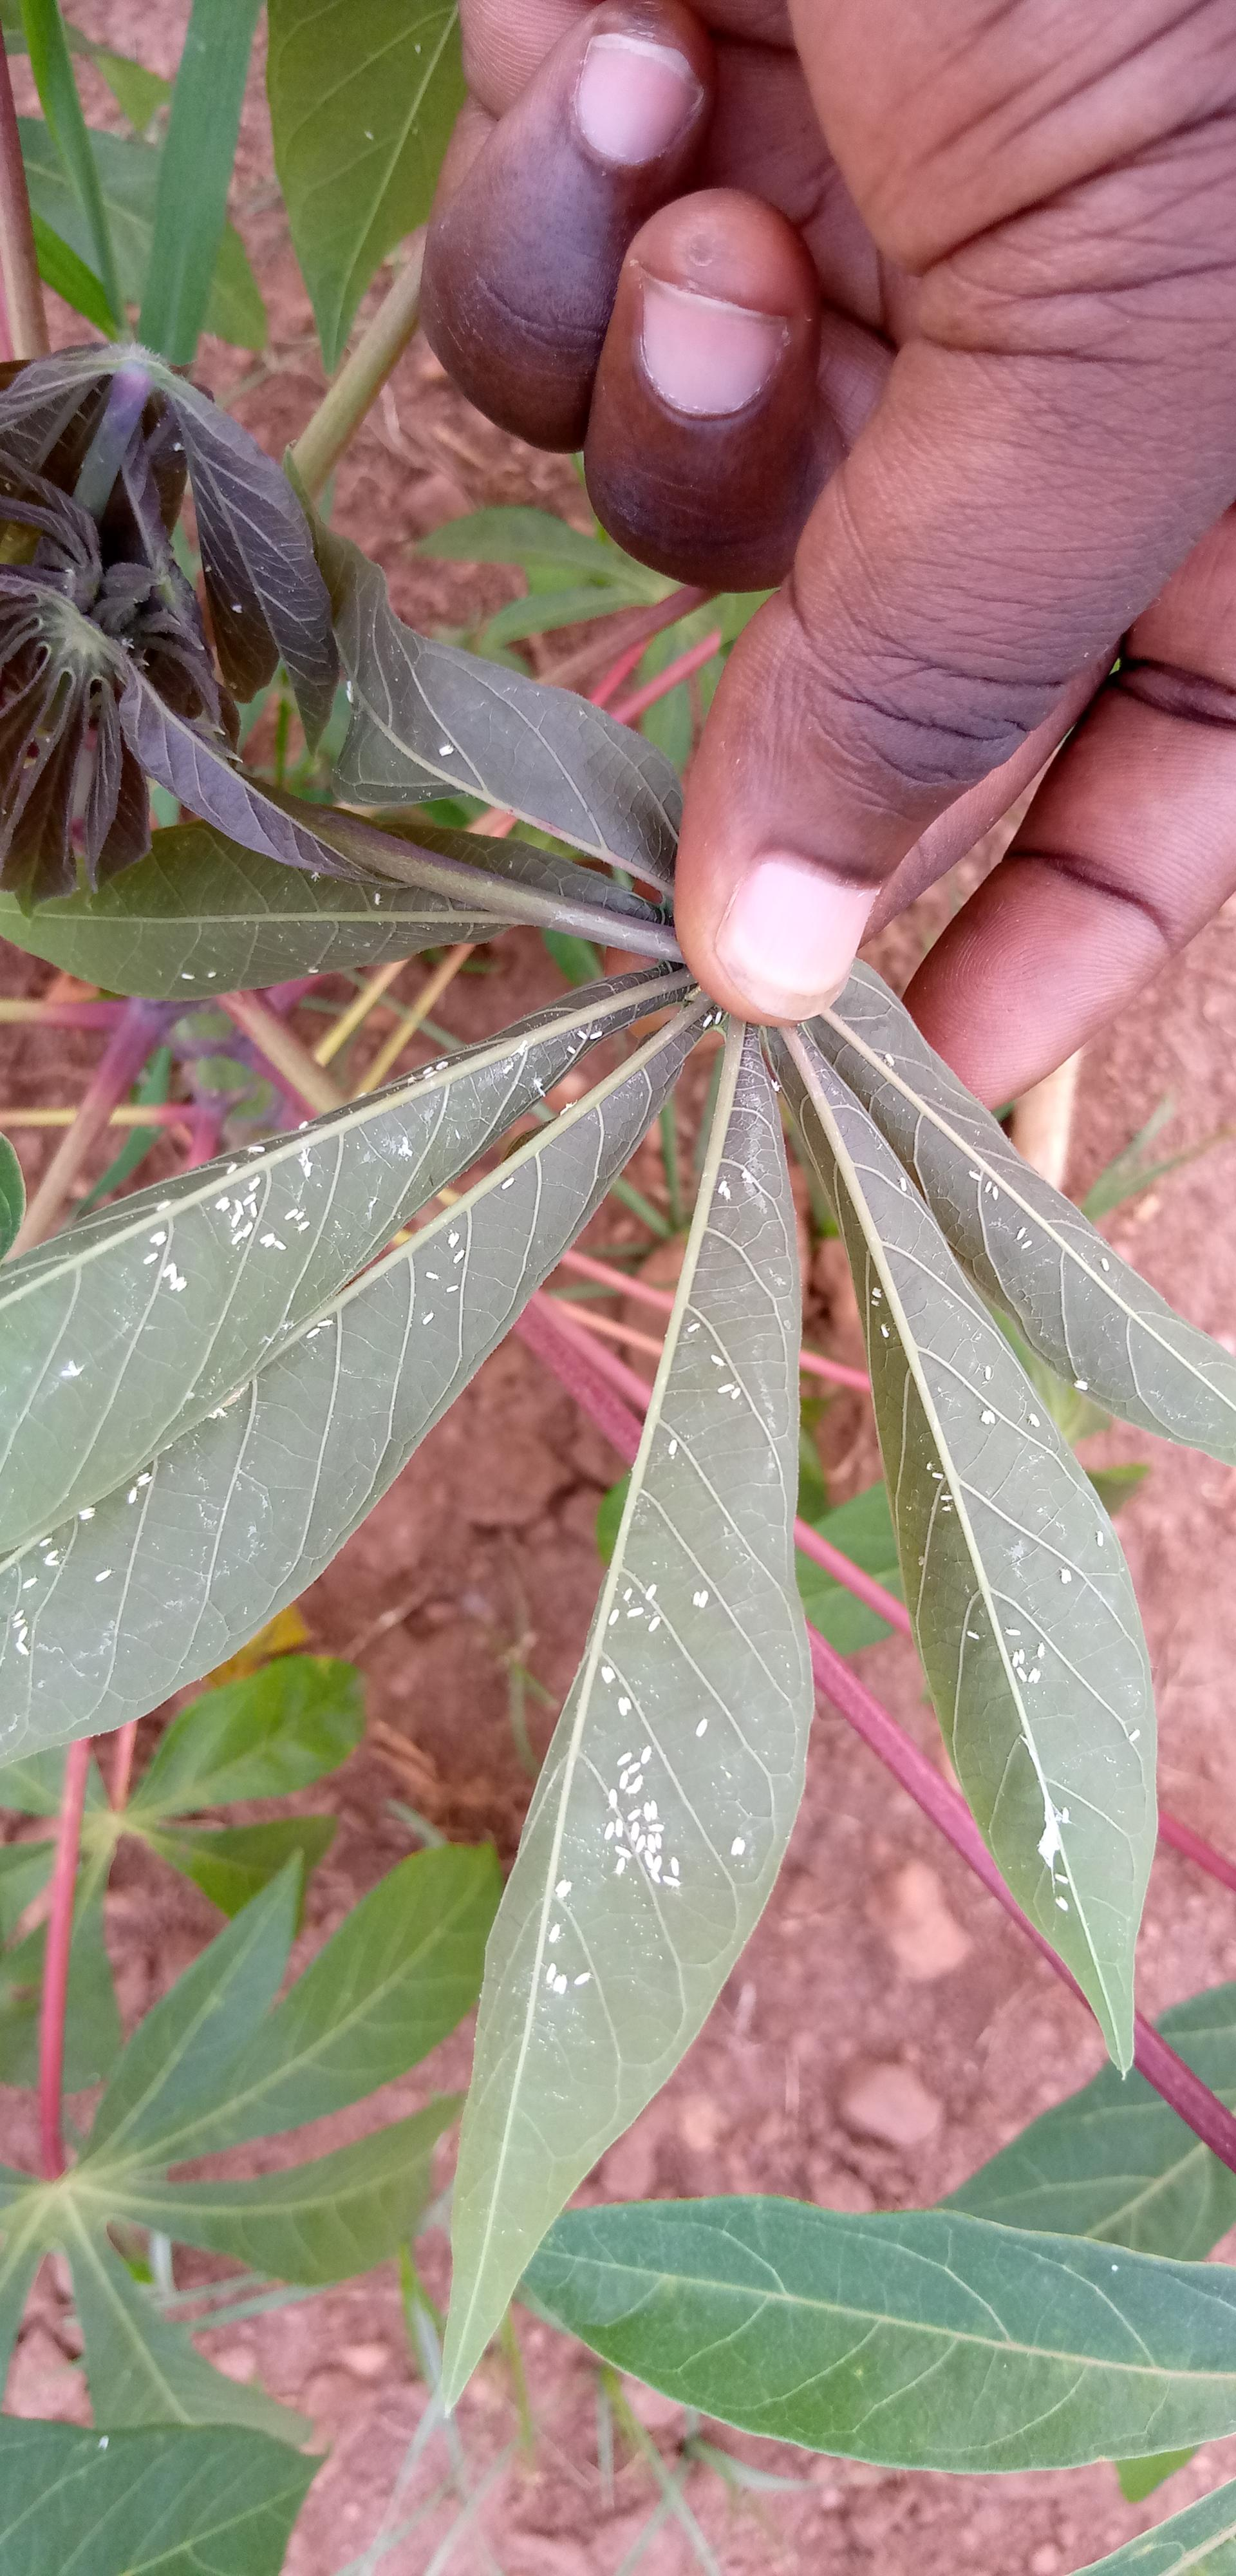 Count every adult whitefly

153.